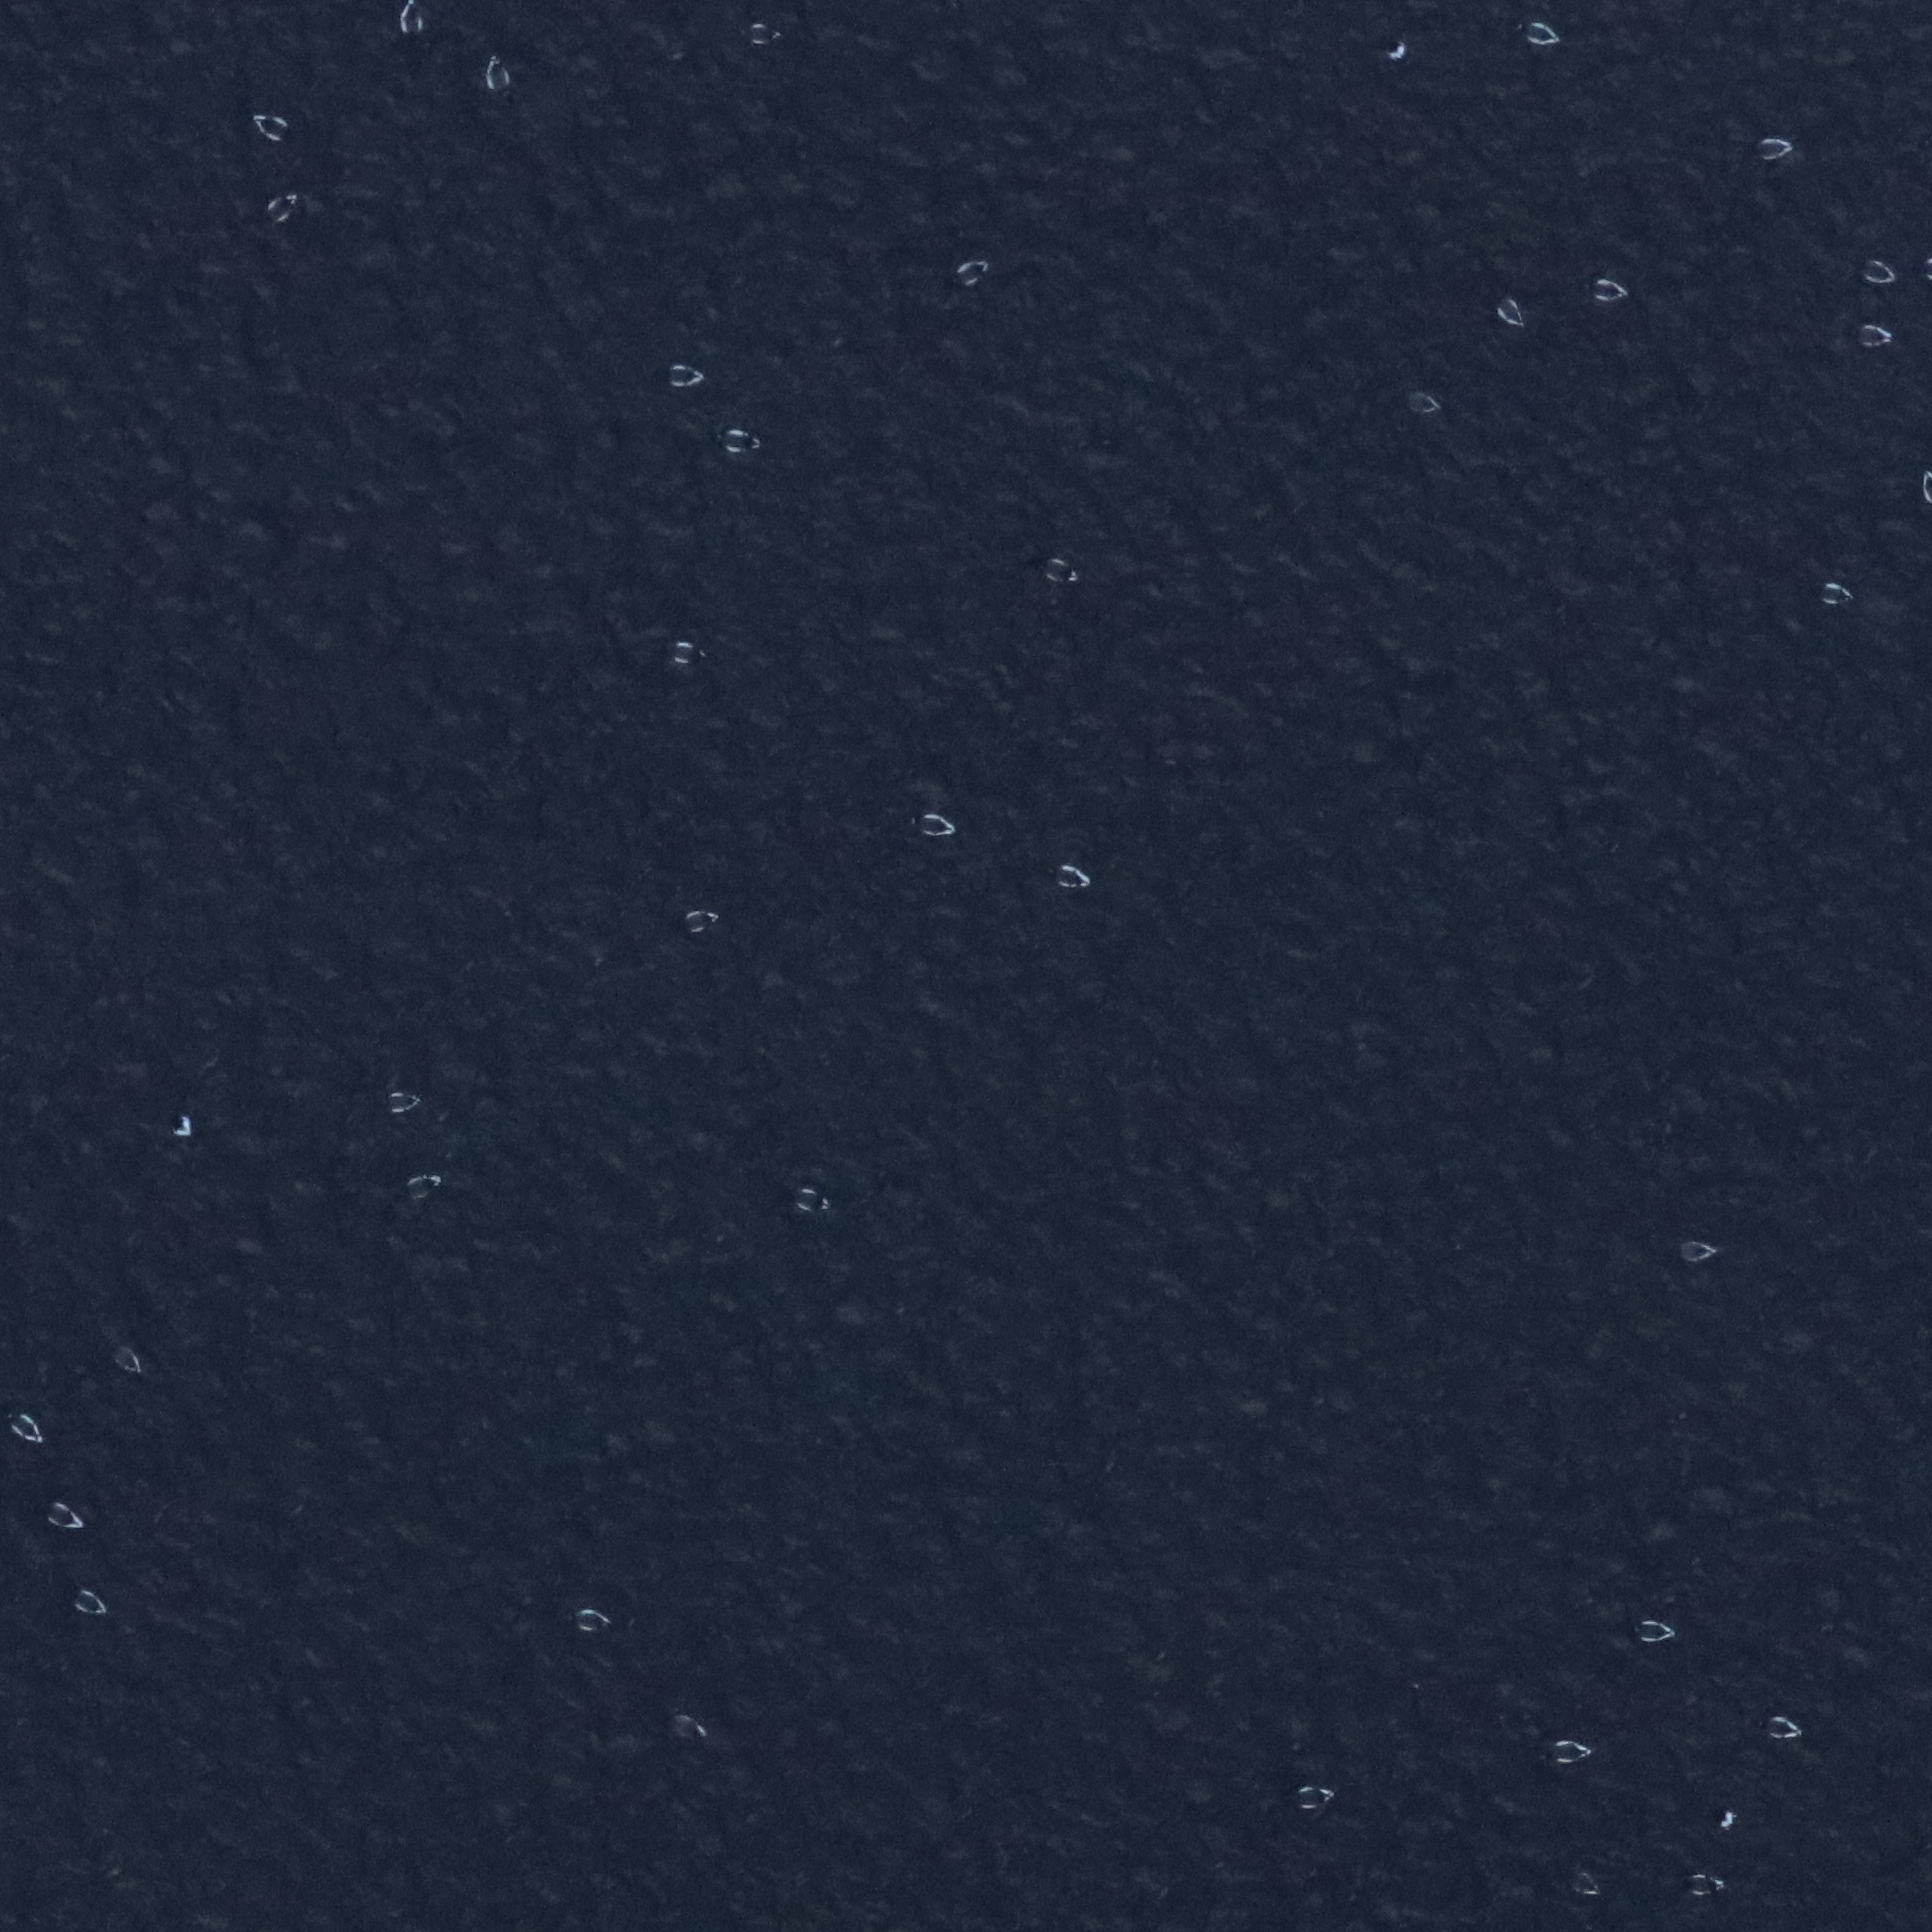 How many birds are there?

39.